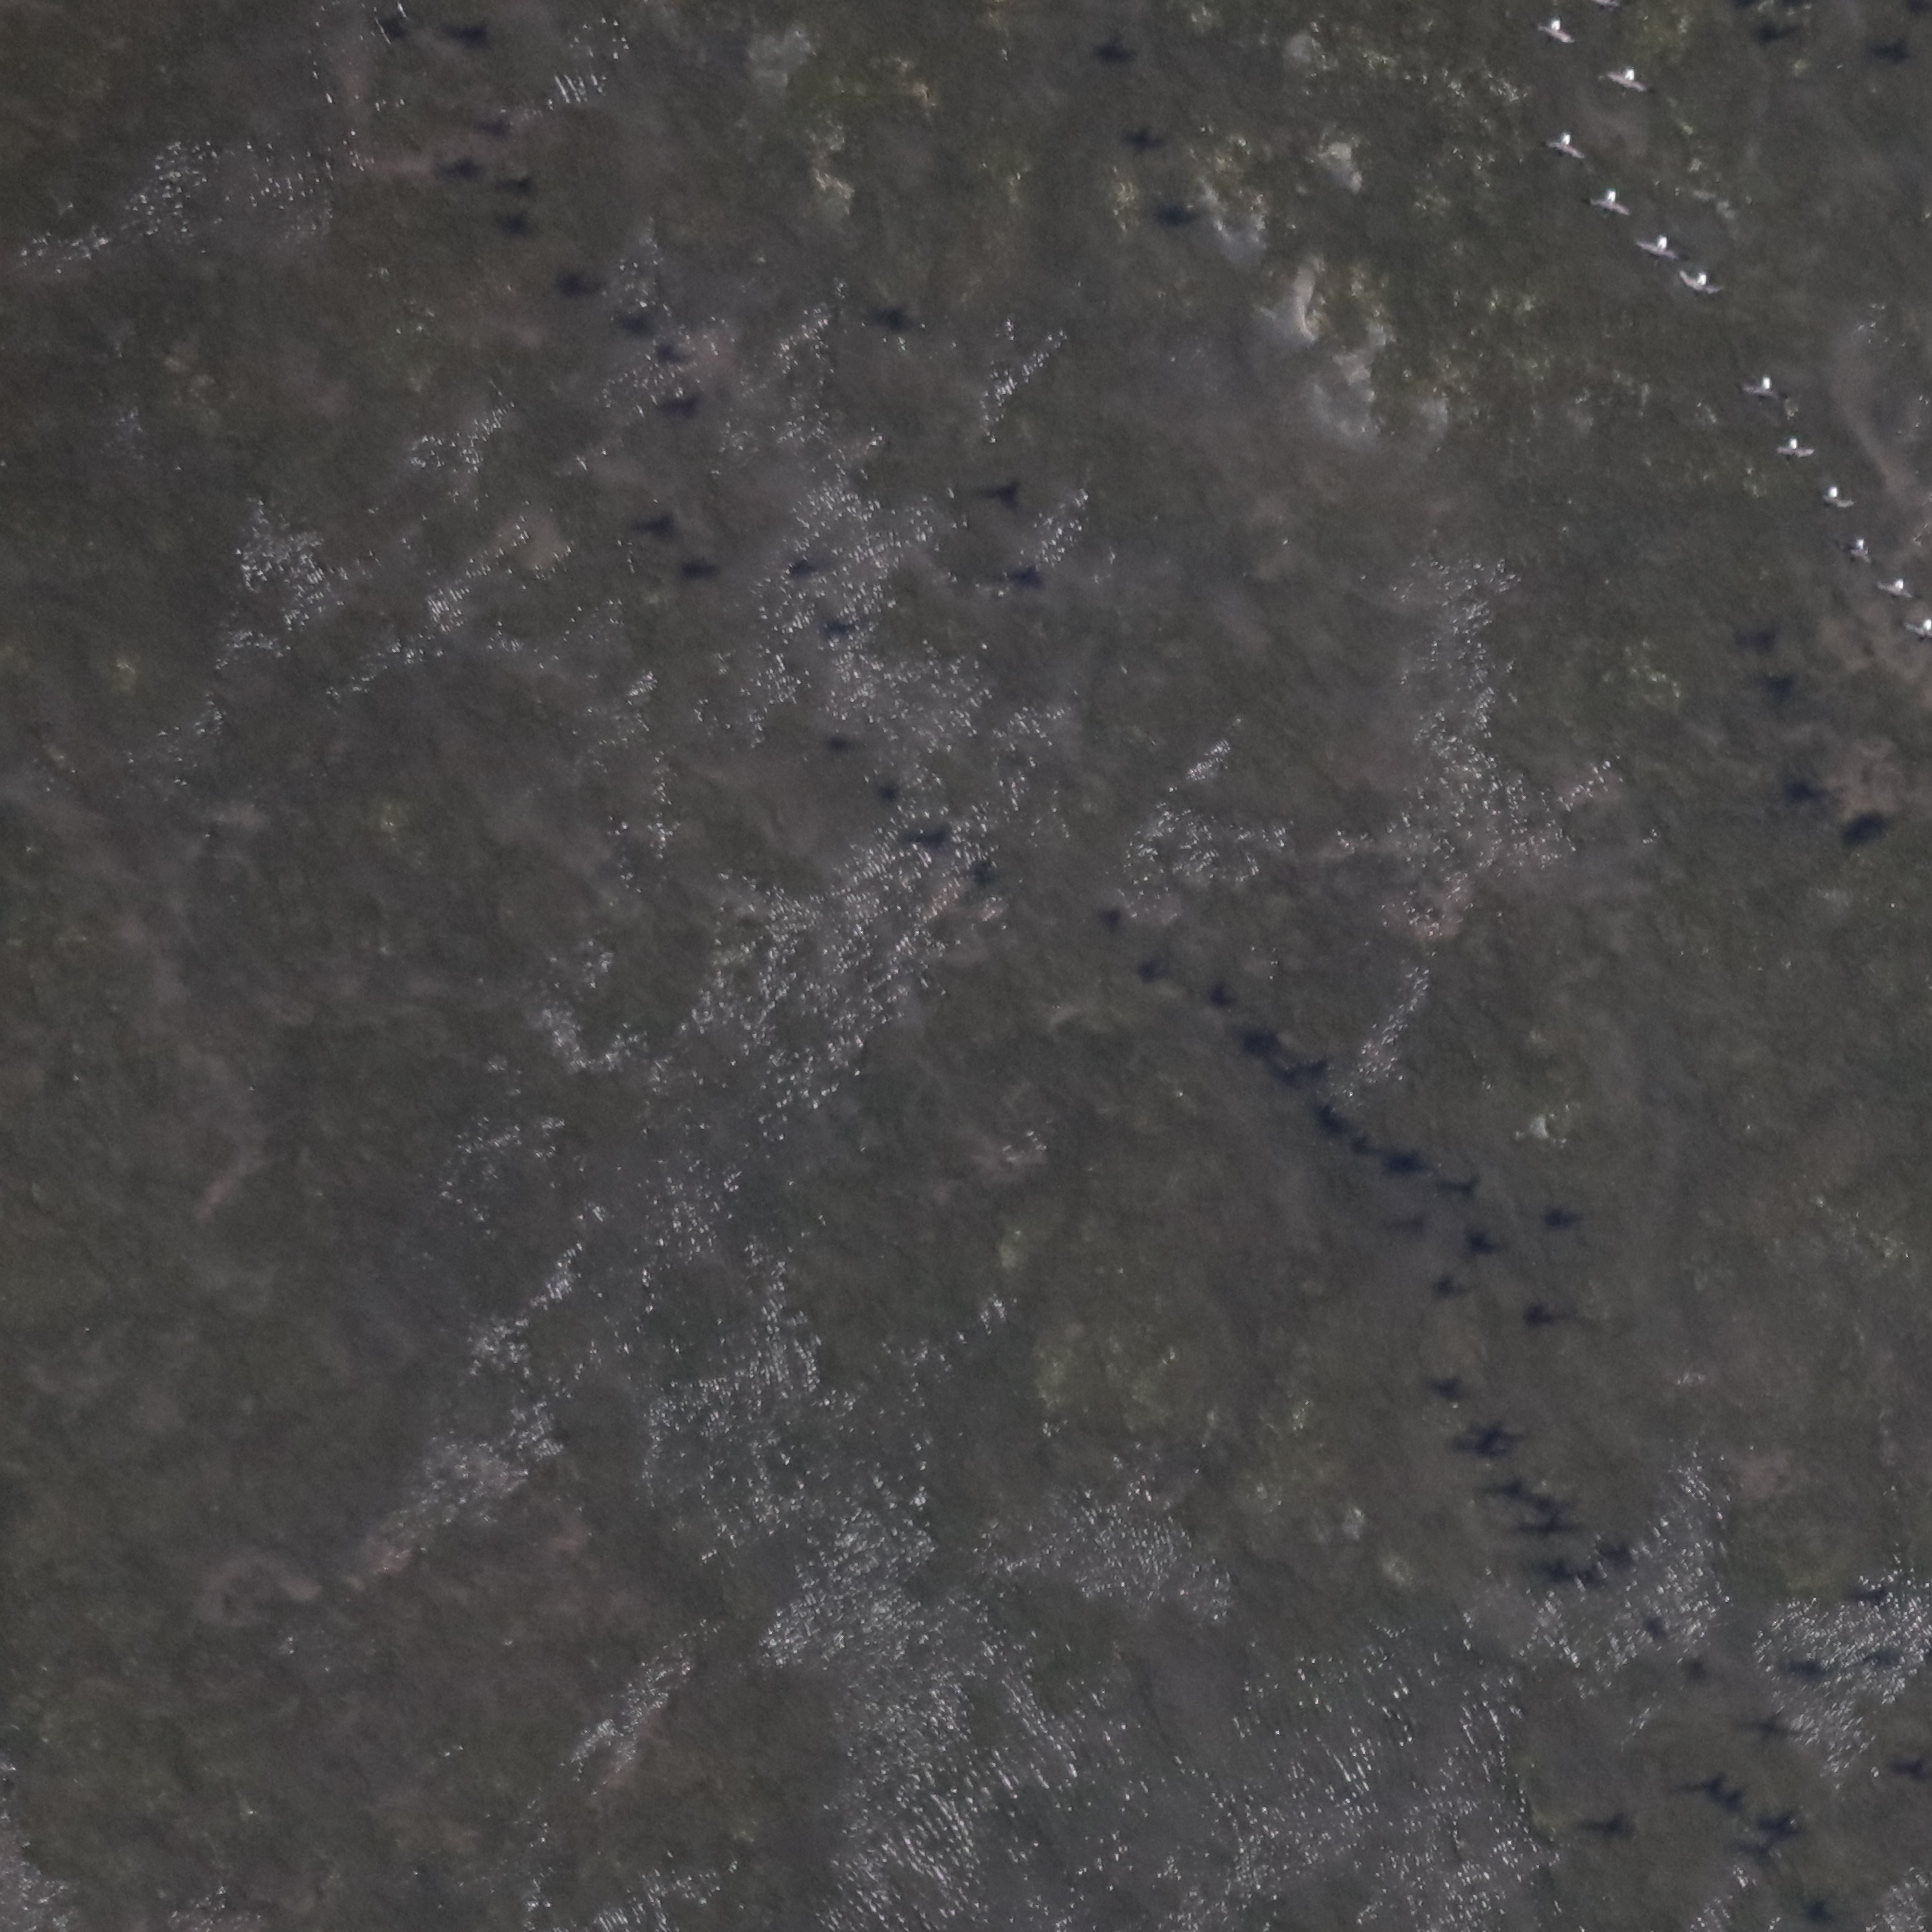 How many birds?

12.